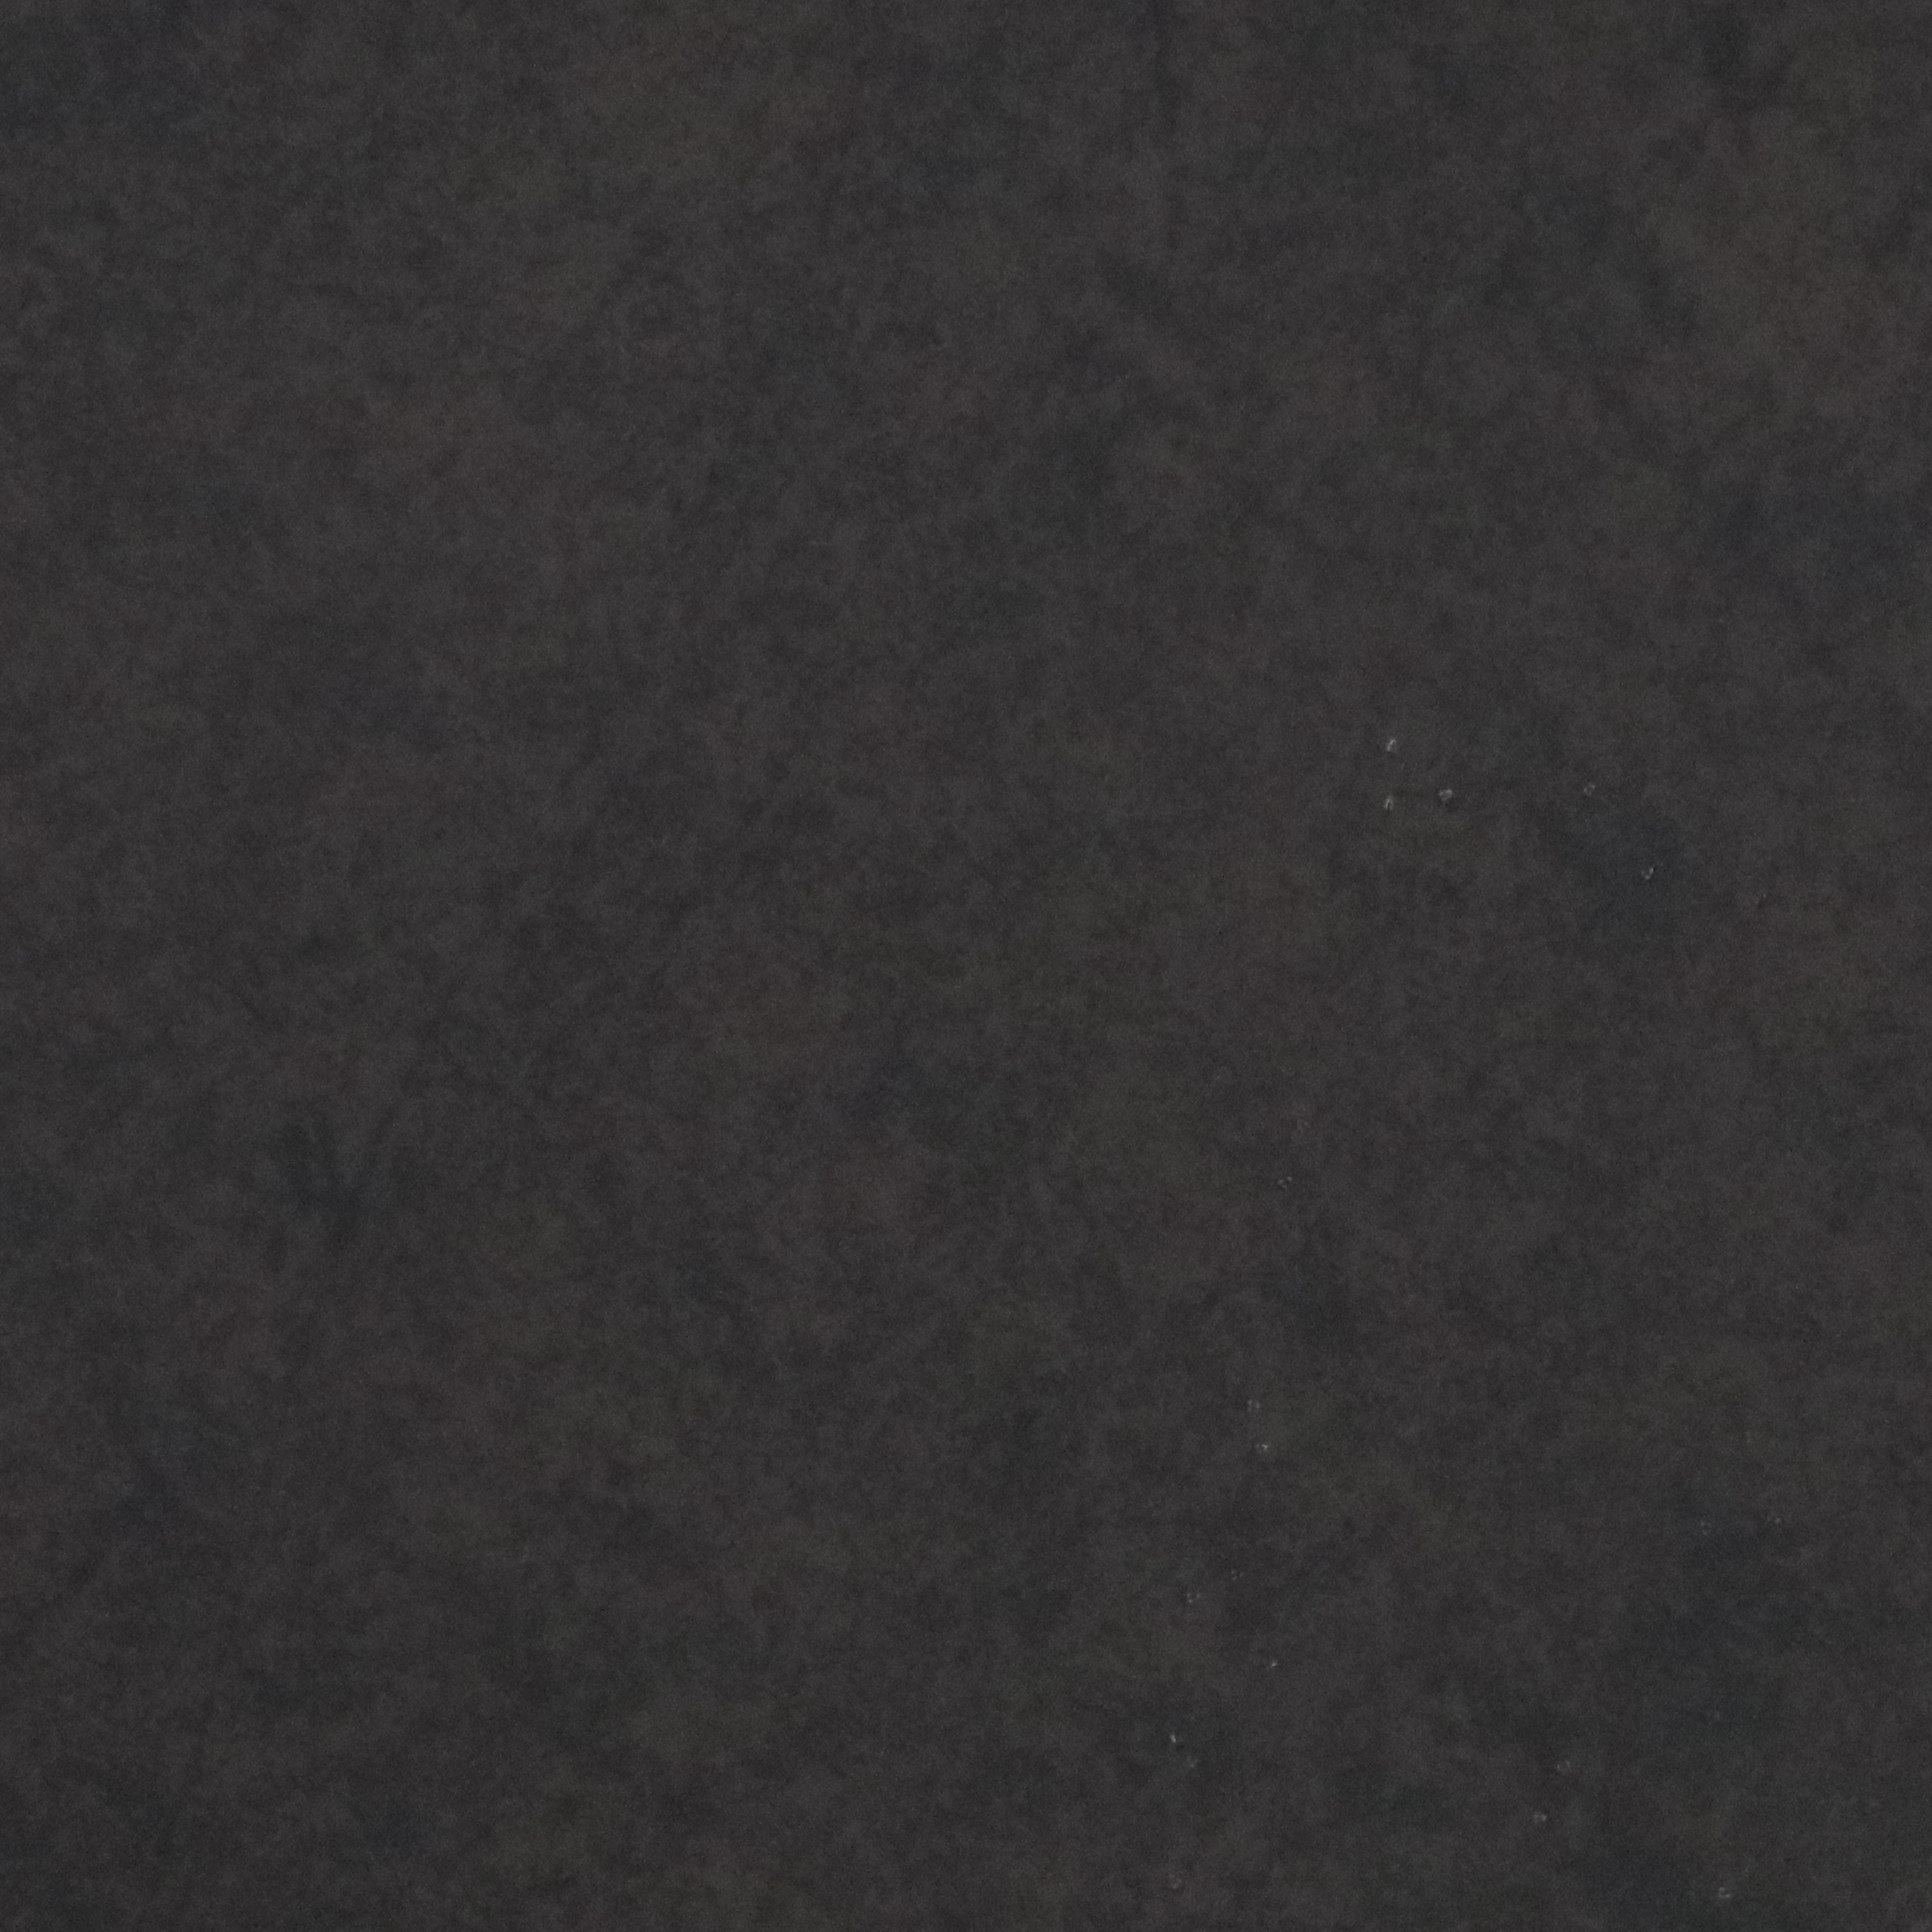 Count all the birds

18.